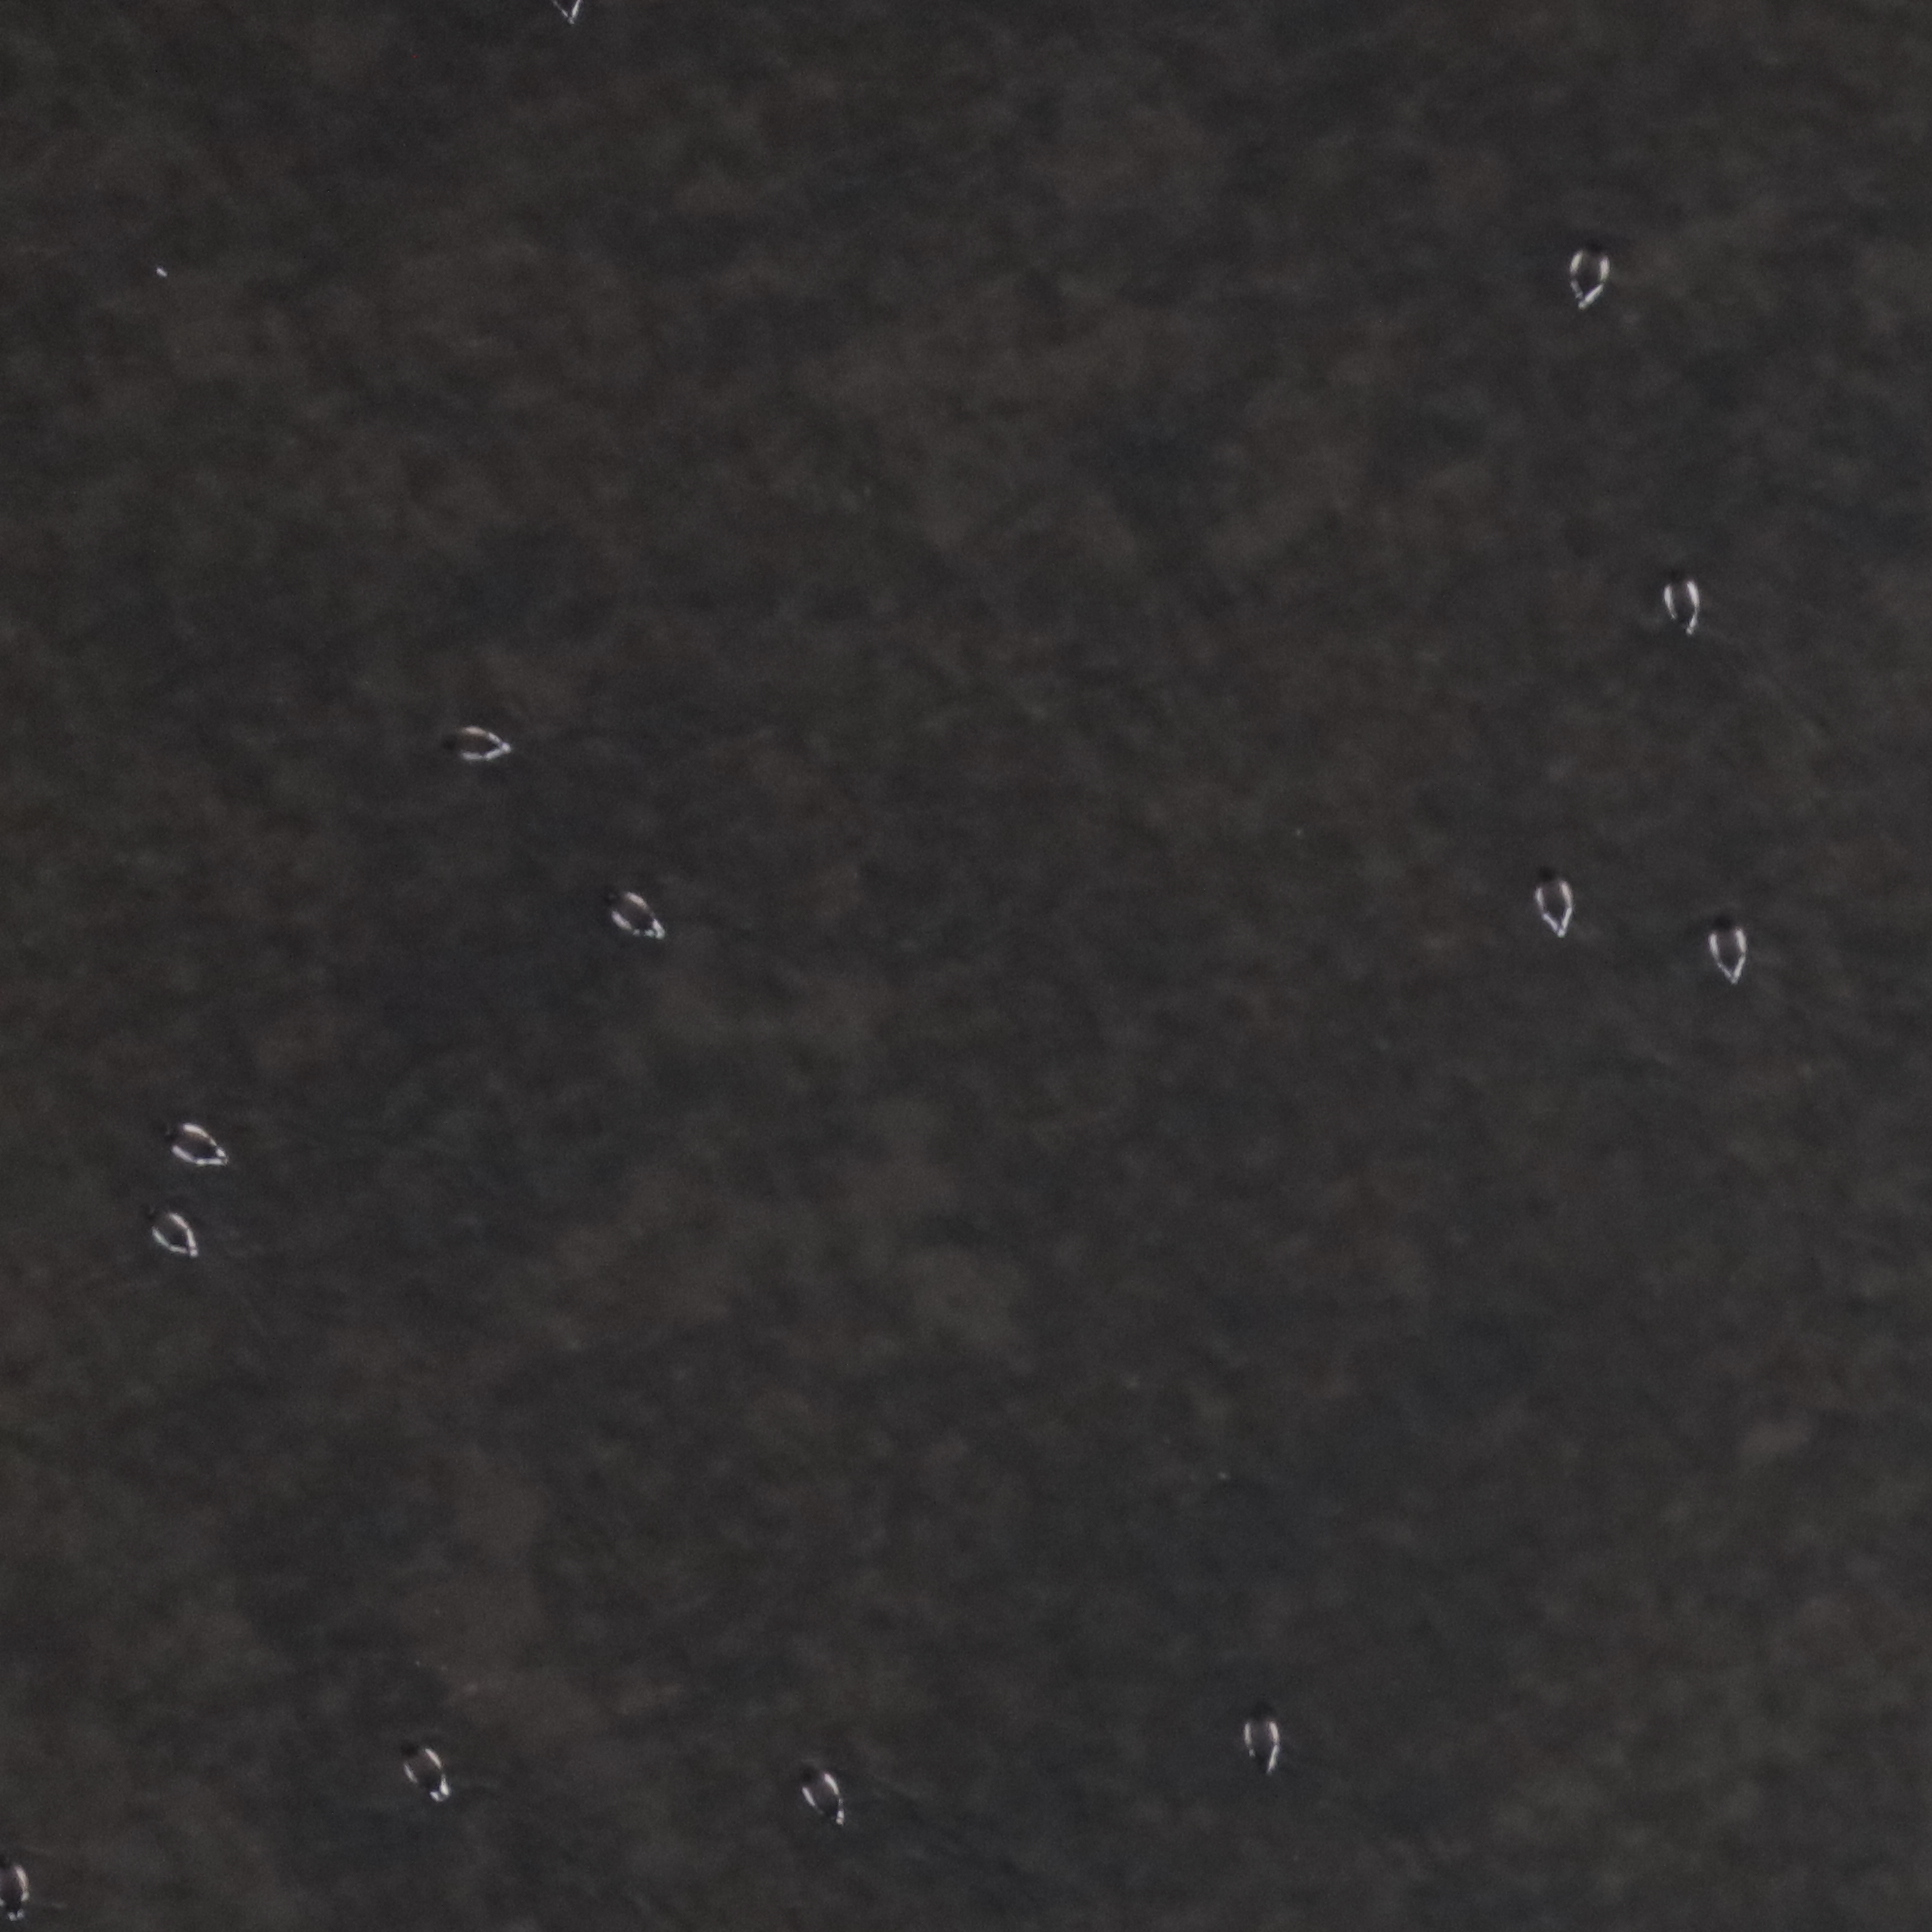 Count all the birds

12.